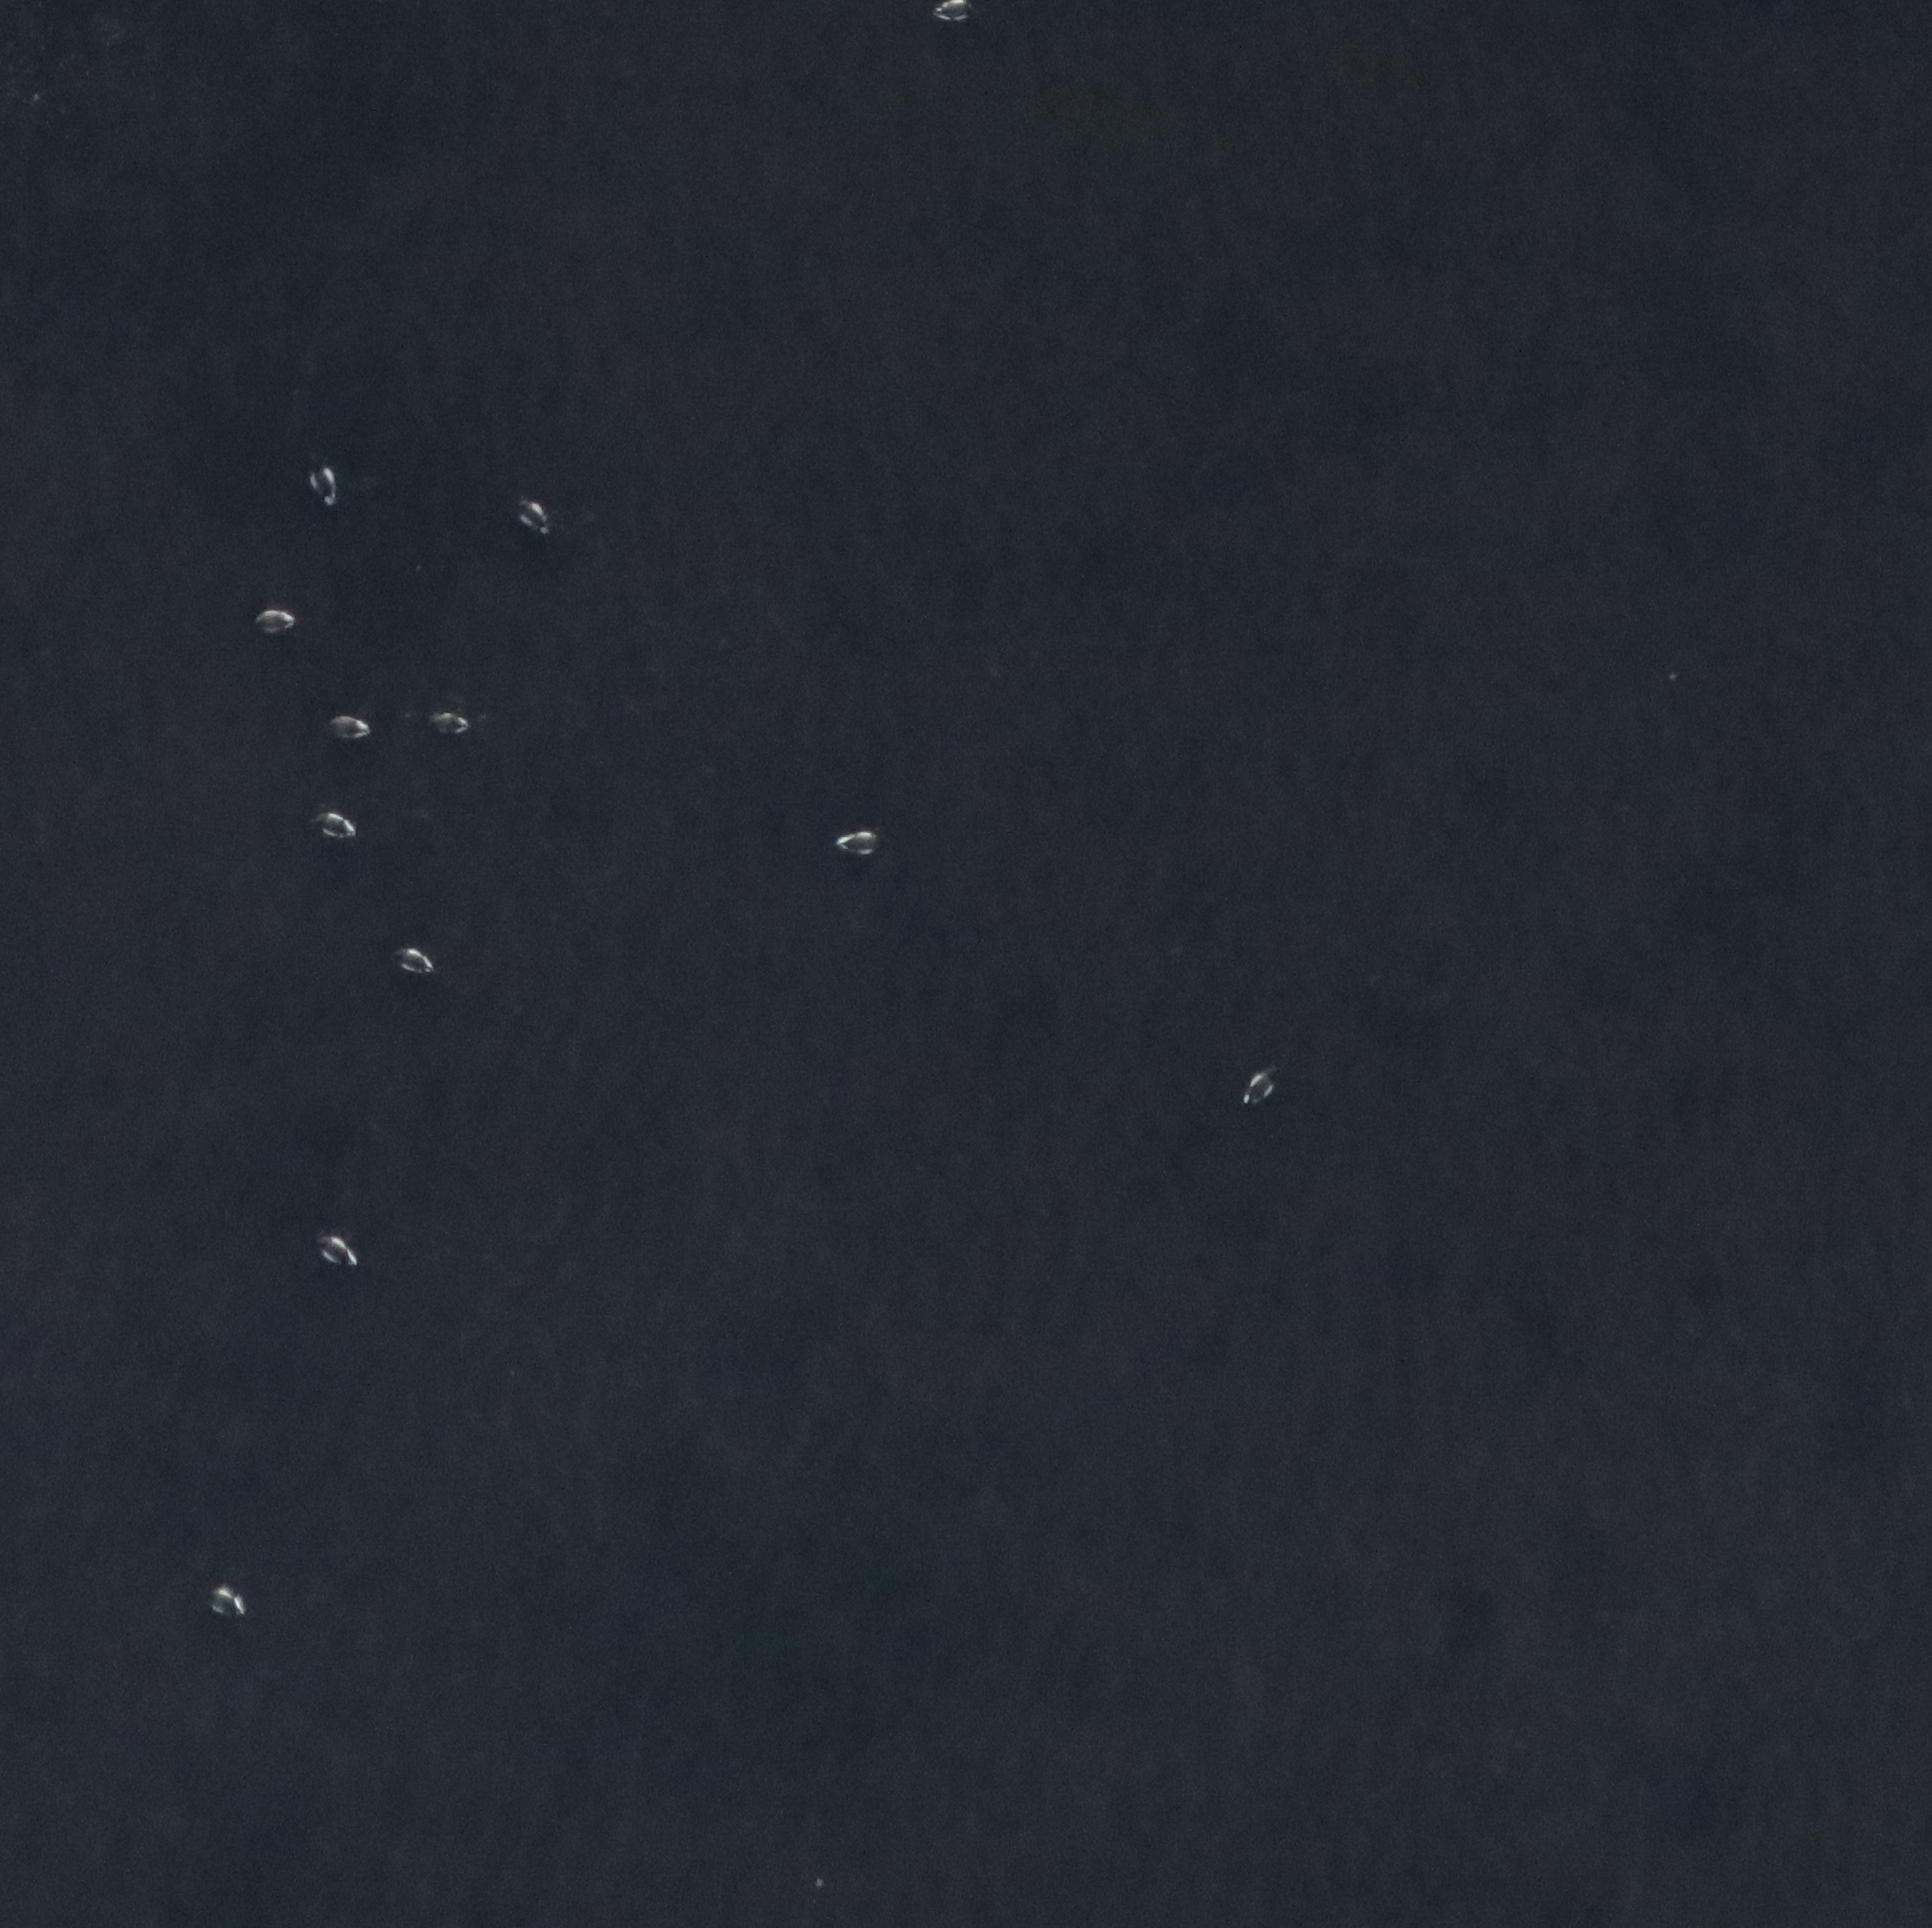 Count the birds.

12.